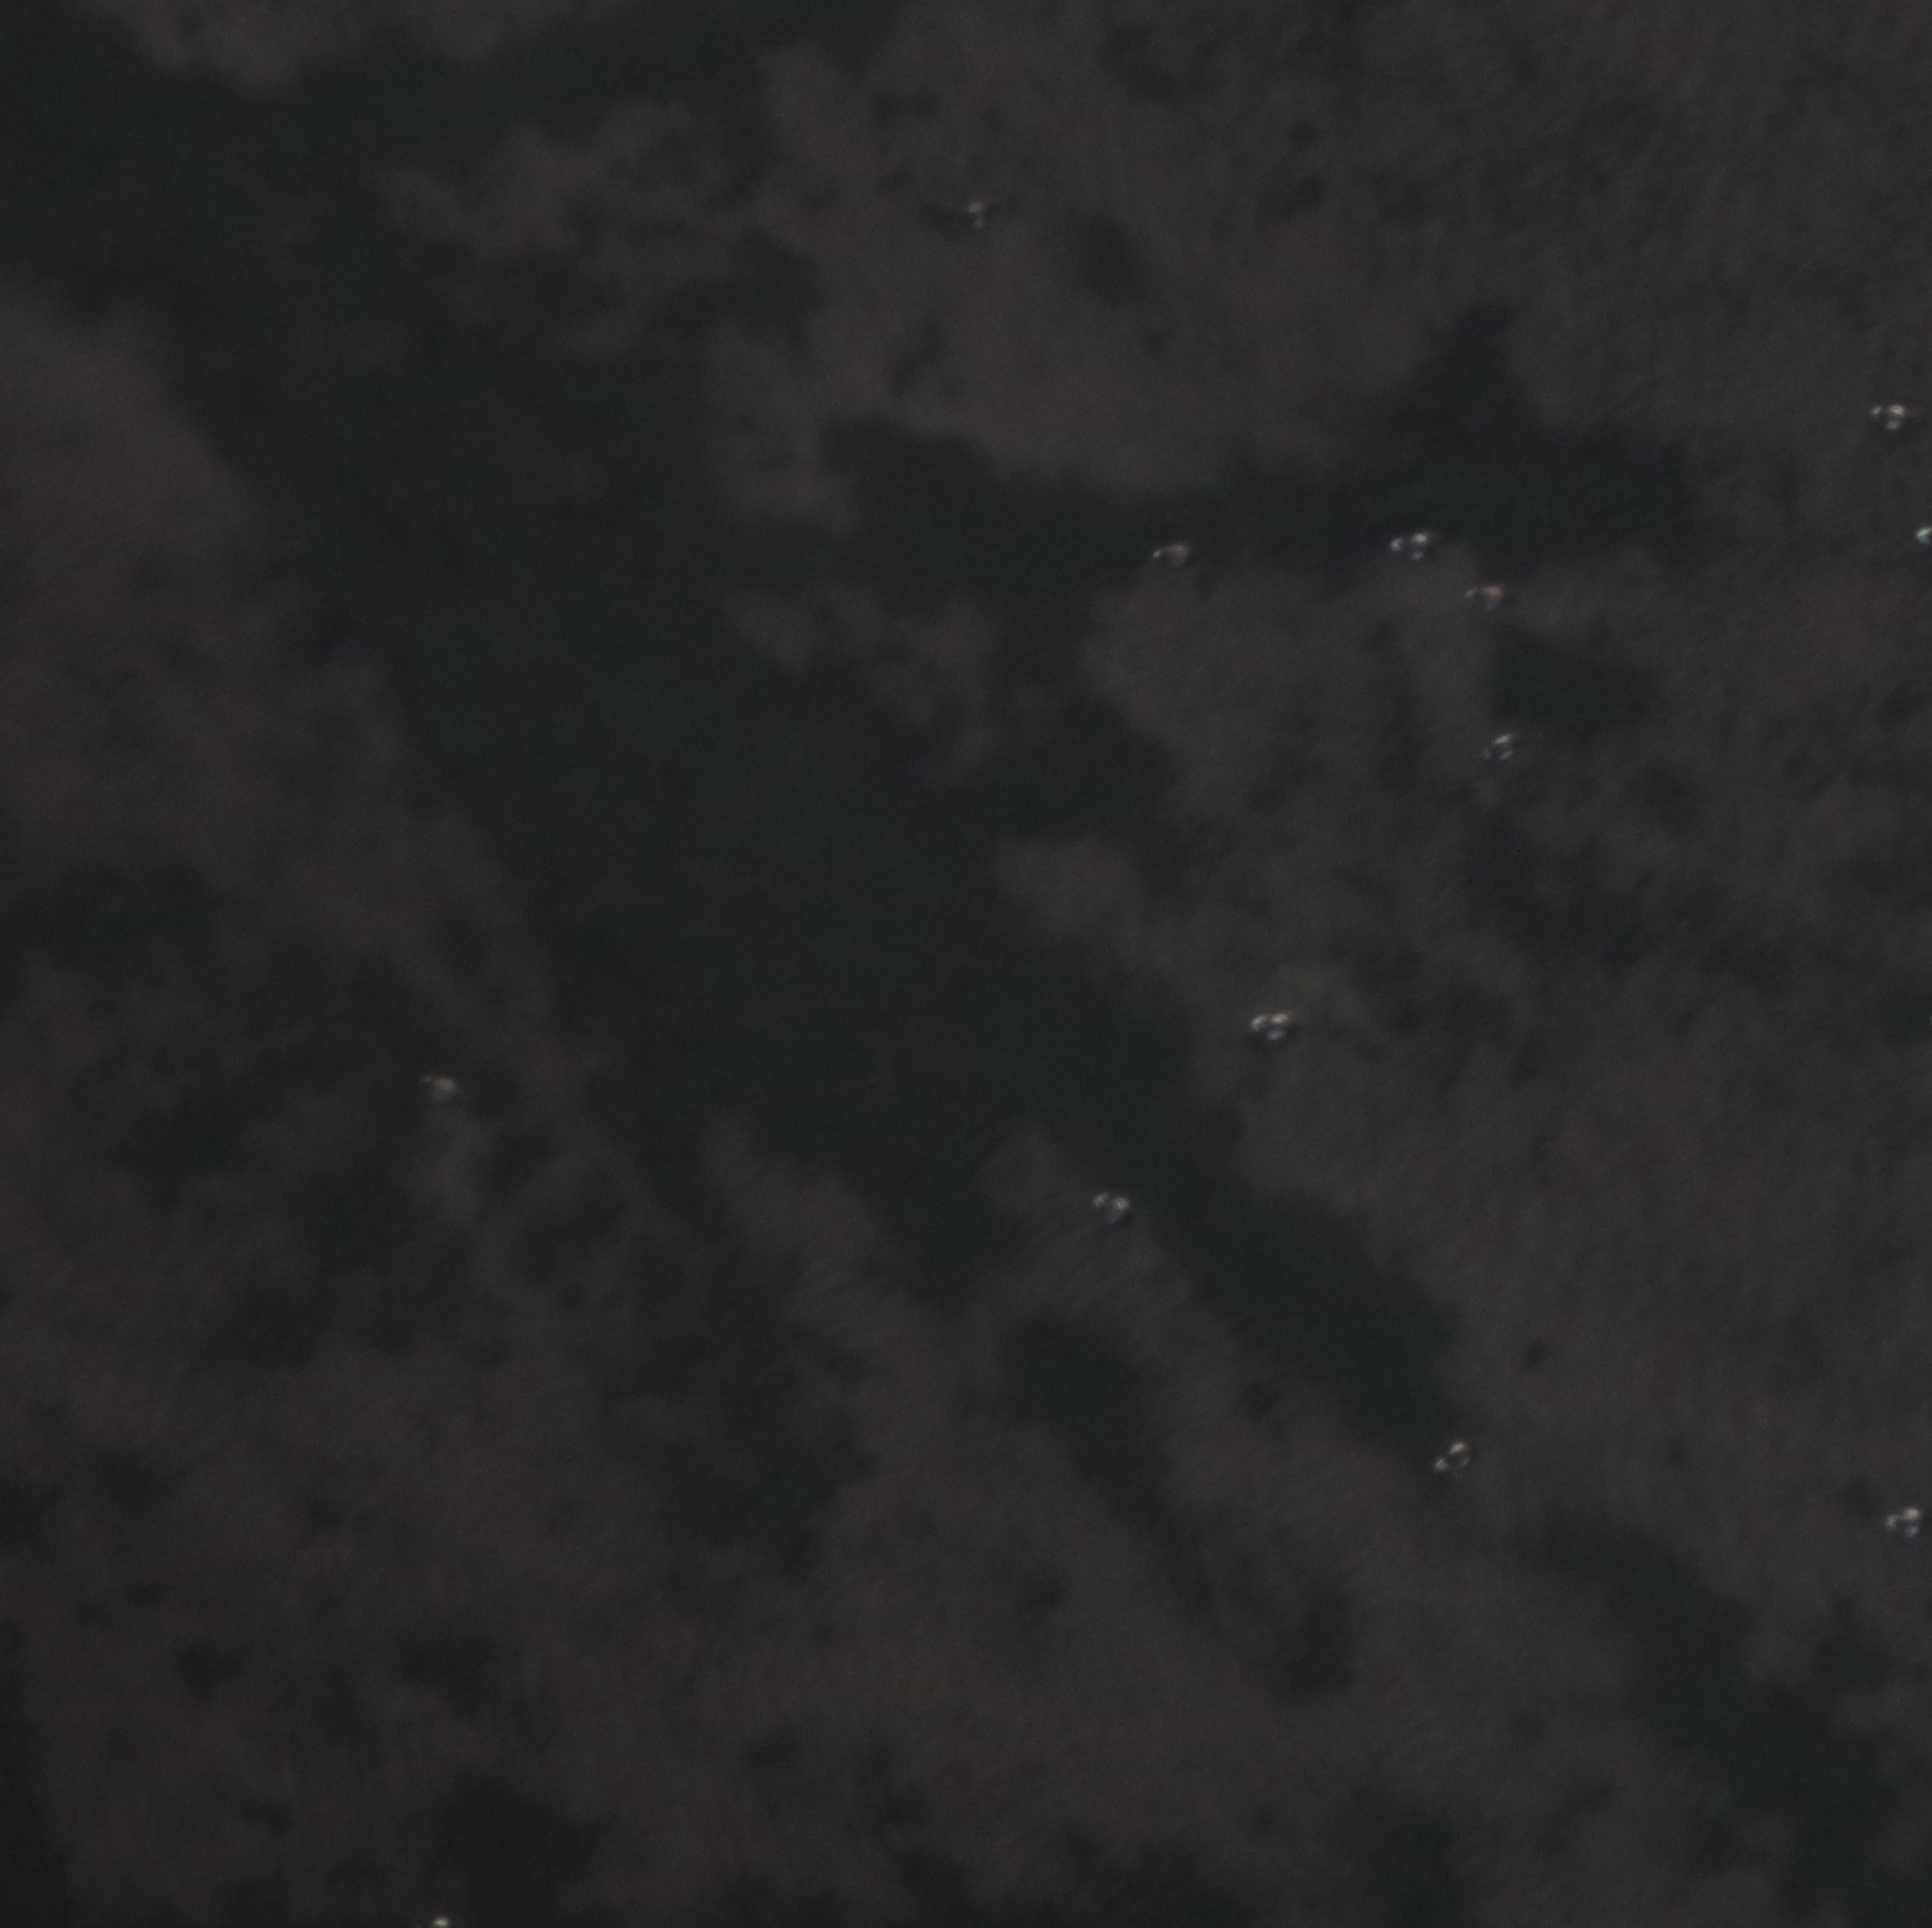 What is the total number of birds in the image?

11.